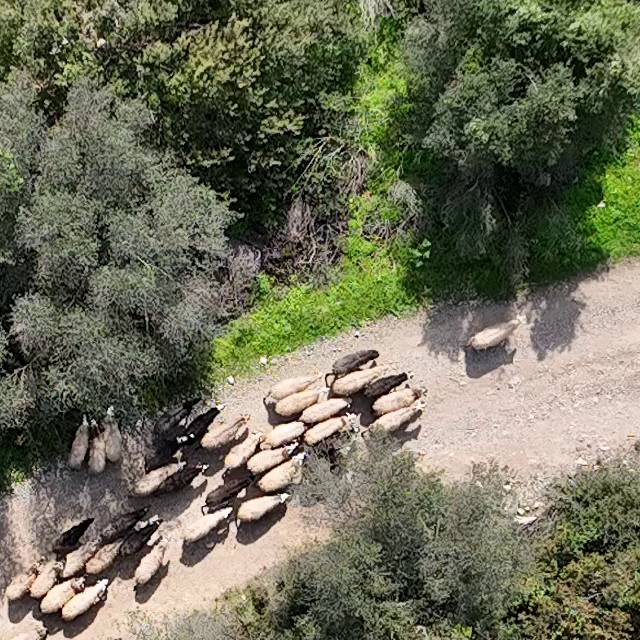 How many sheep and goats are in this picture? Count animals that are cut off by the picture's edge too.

37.